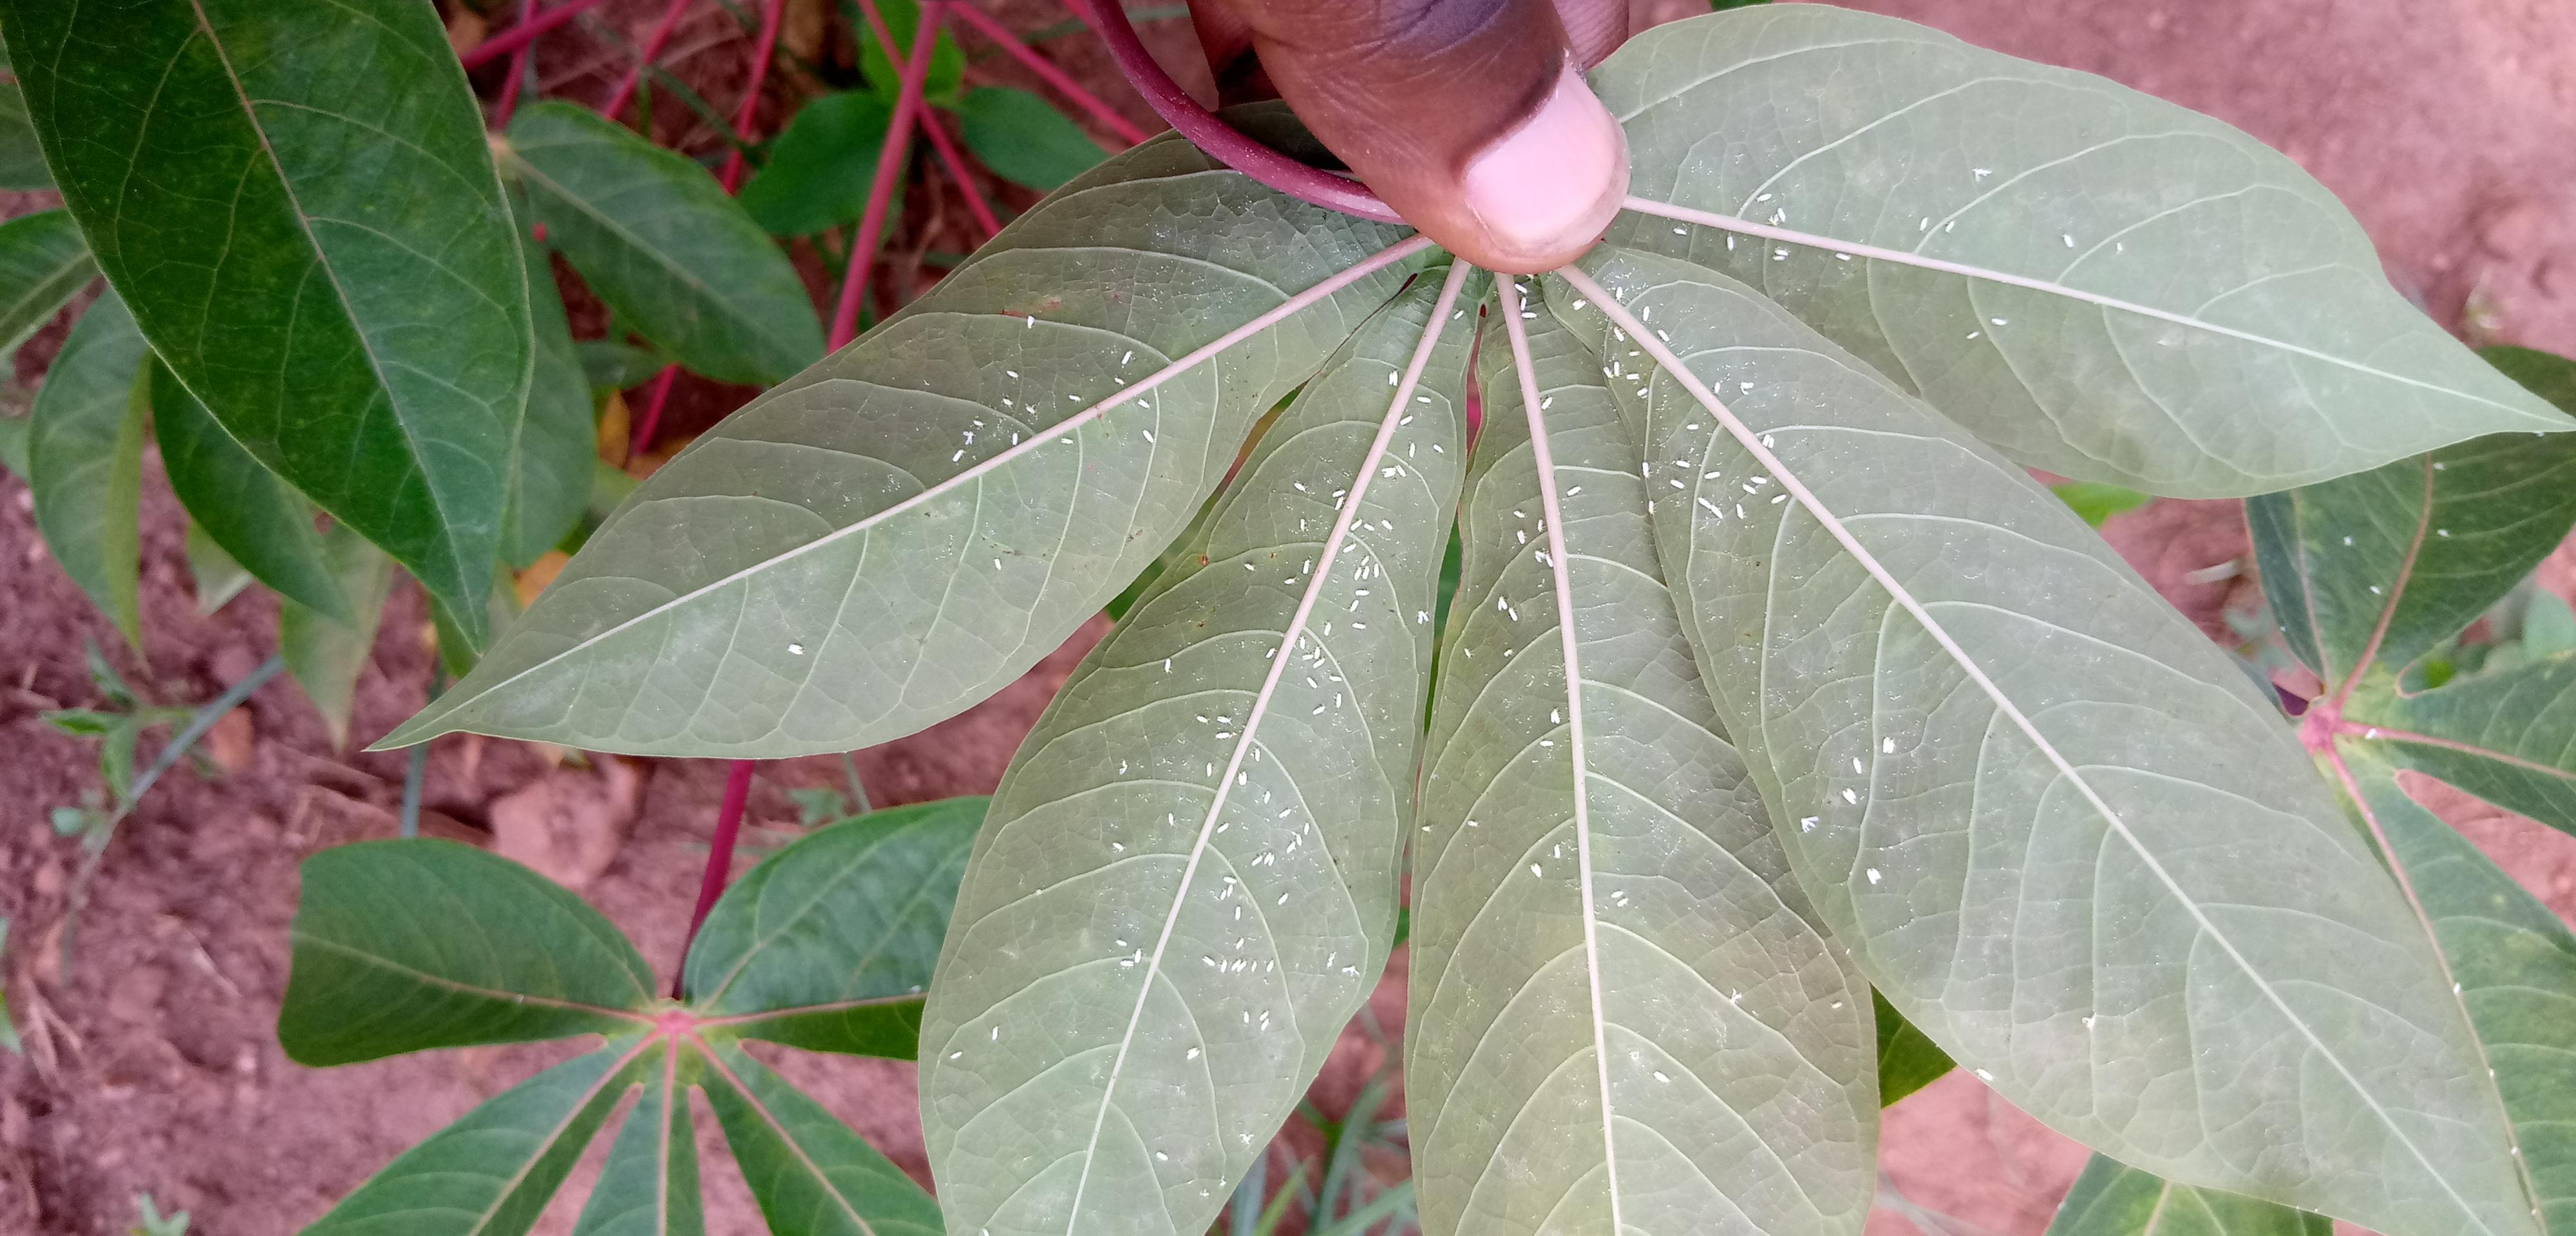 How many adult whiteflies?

181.